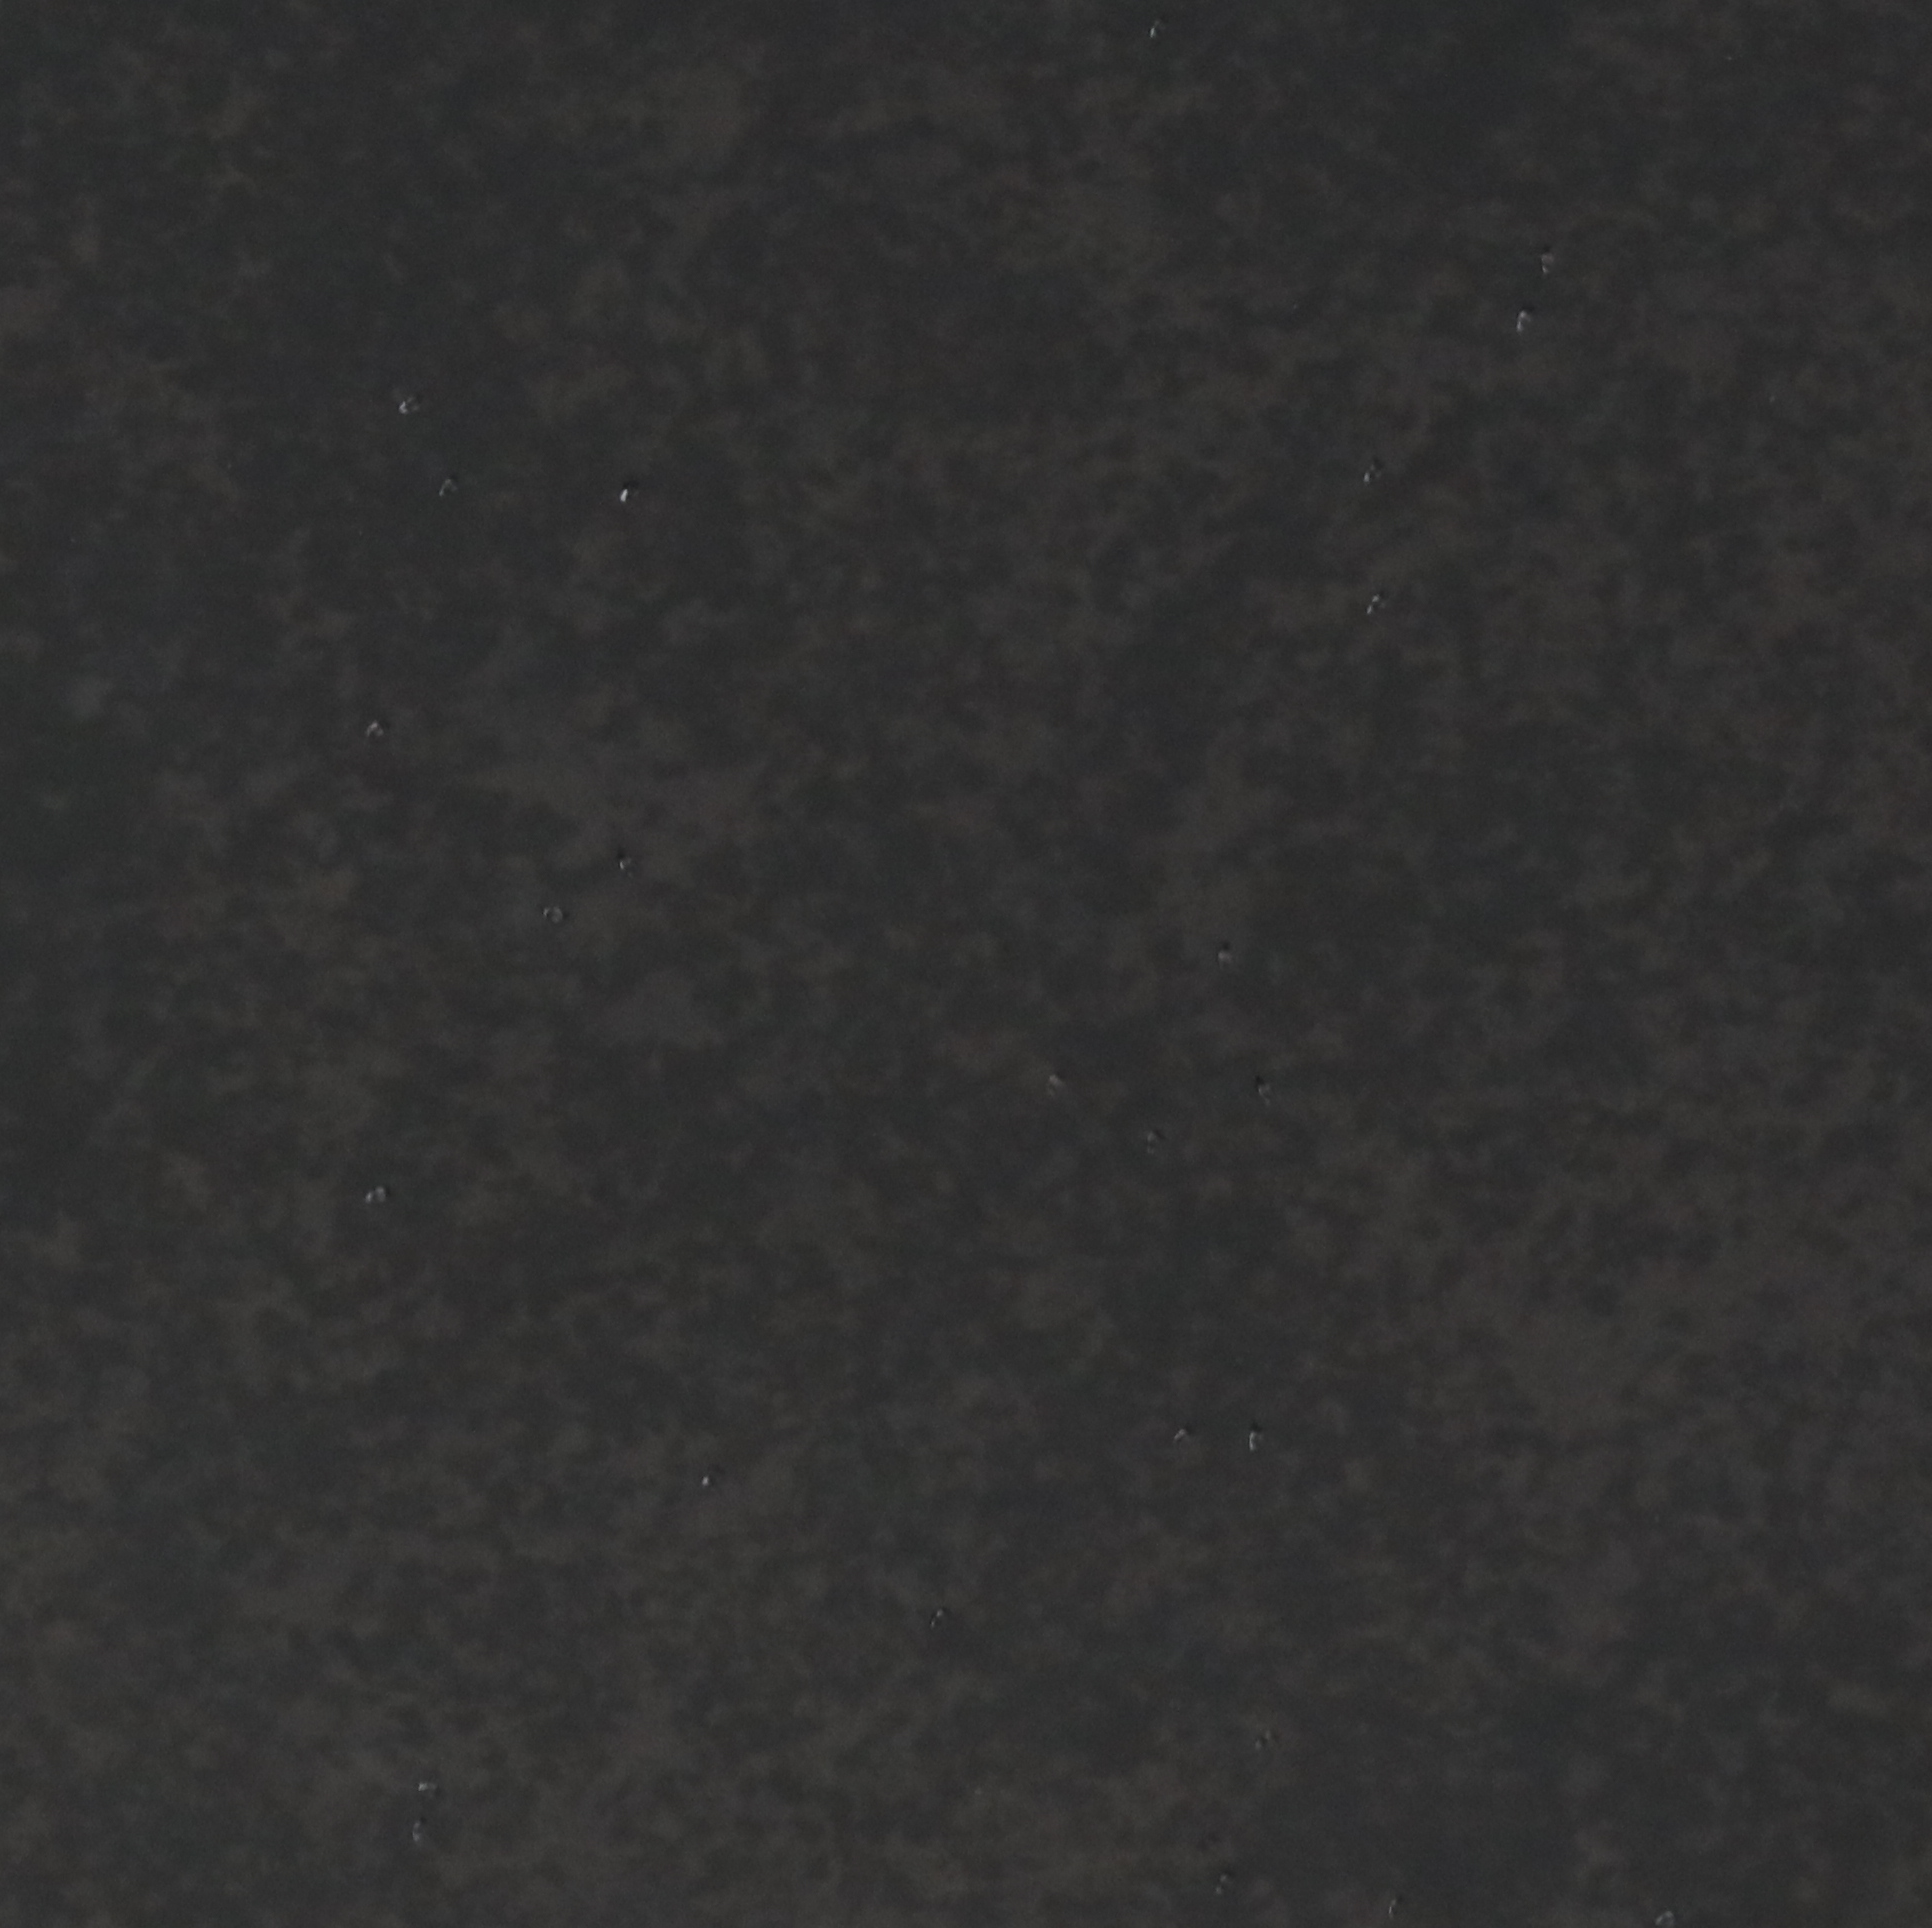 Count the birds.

26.